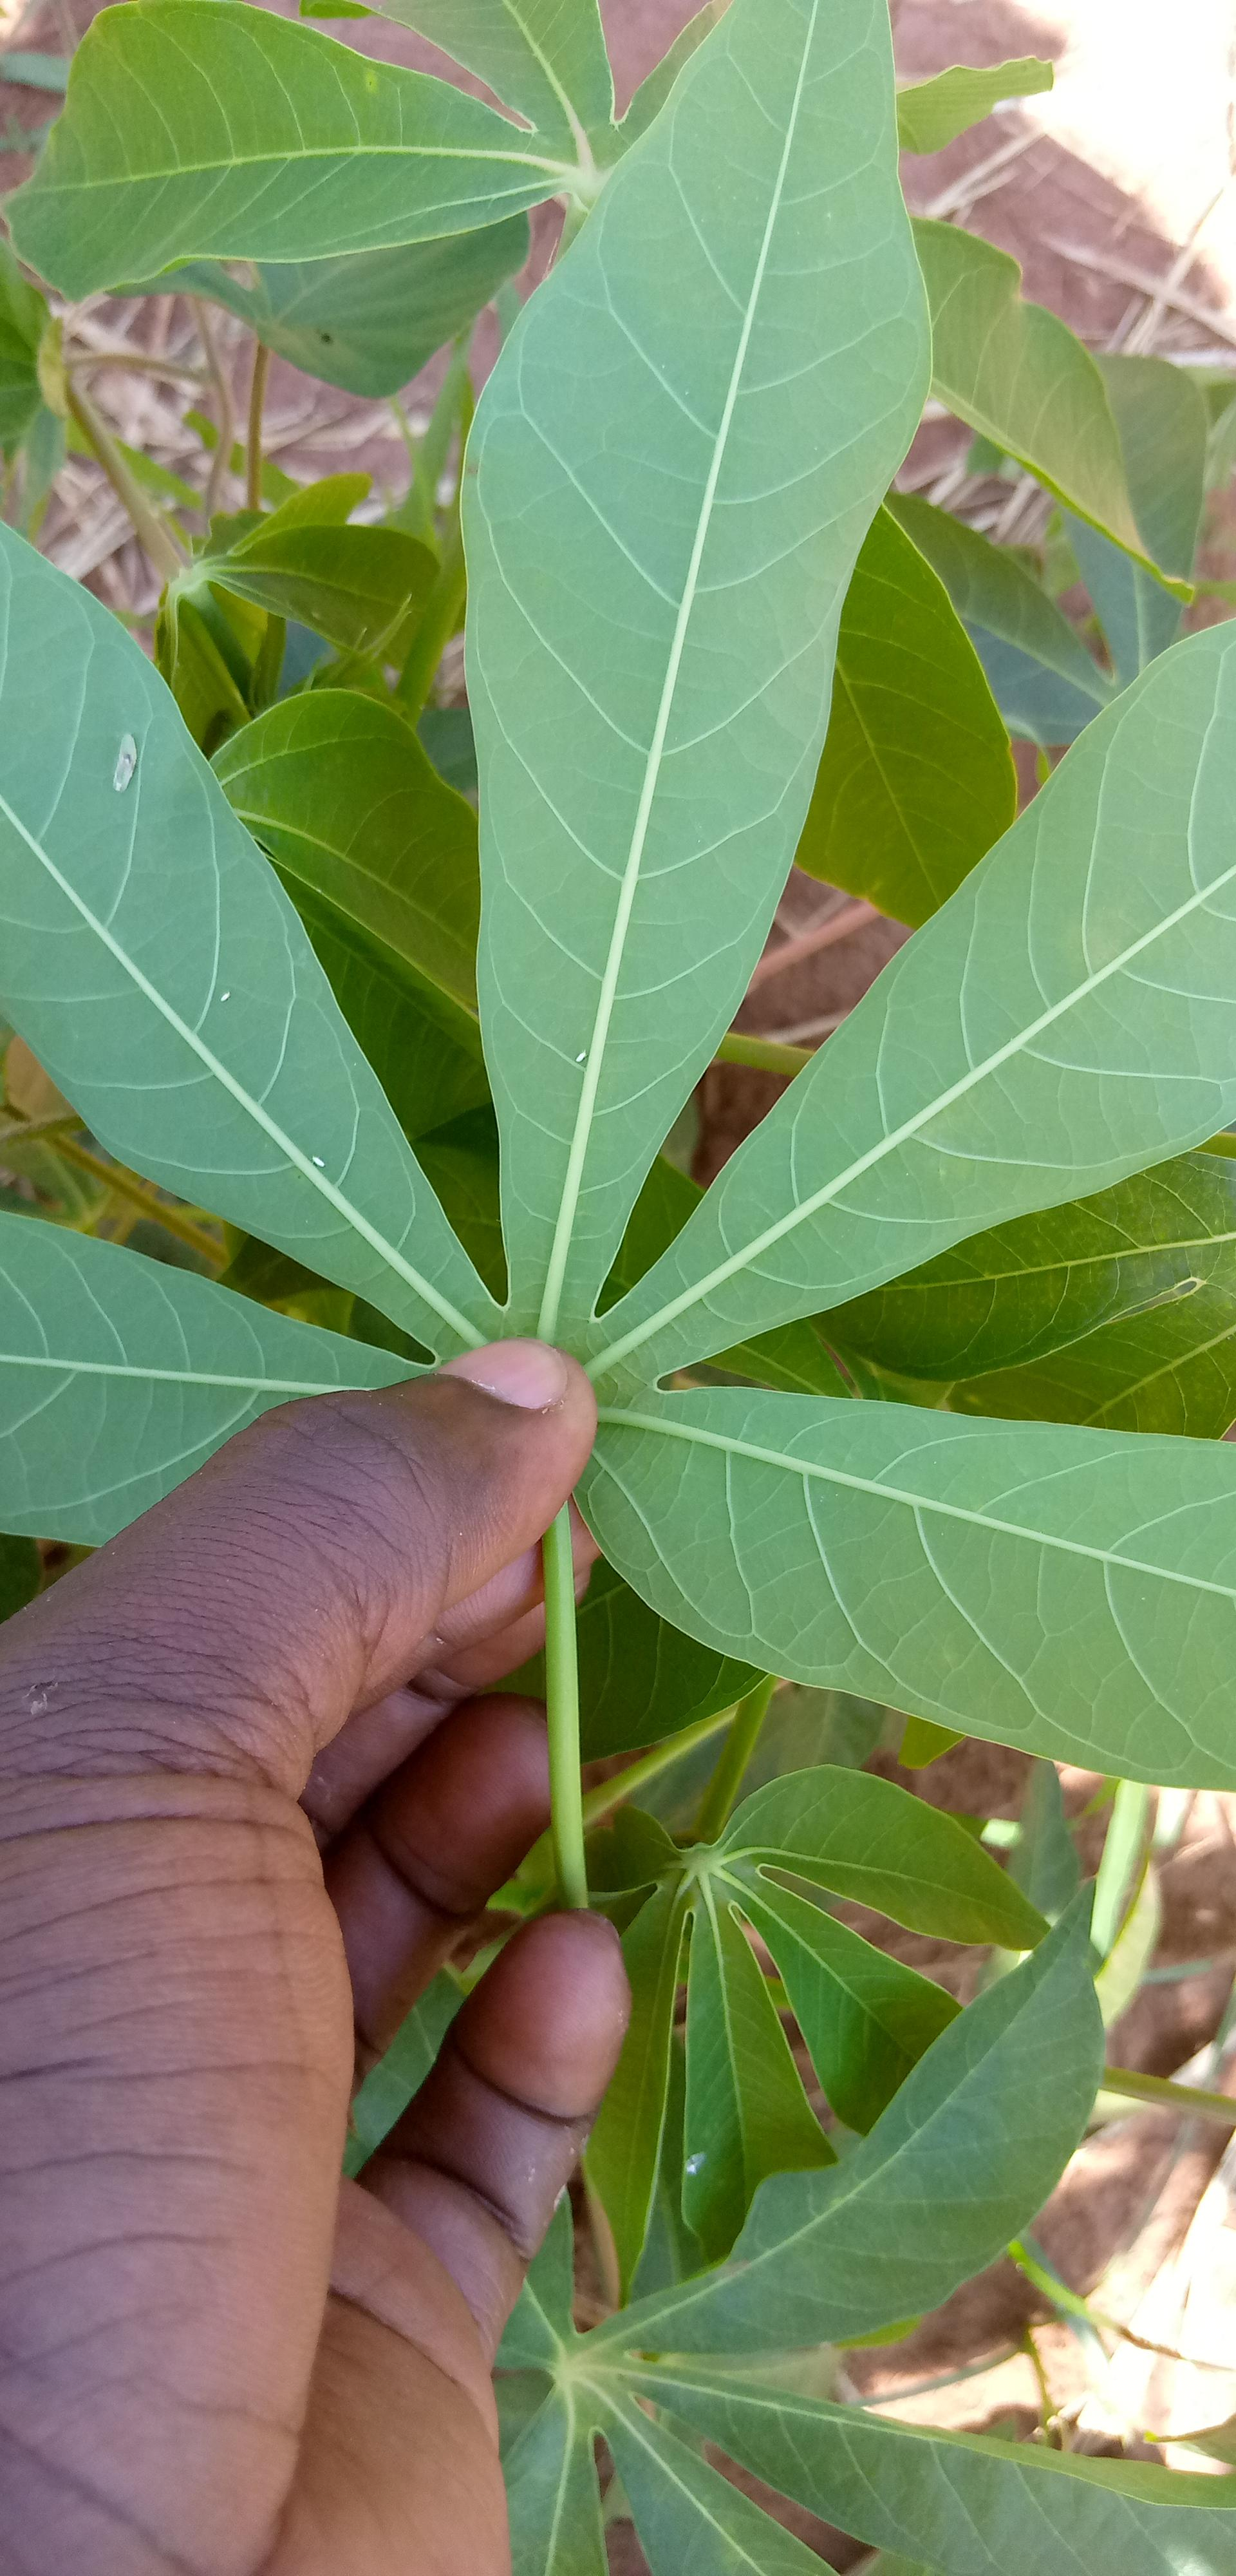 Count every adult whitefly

3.